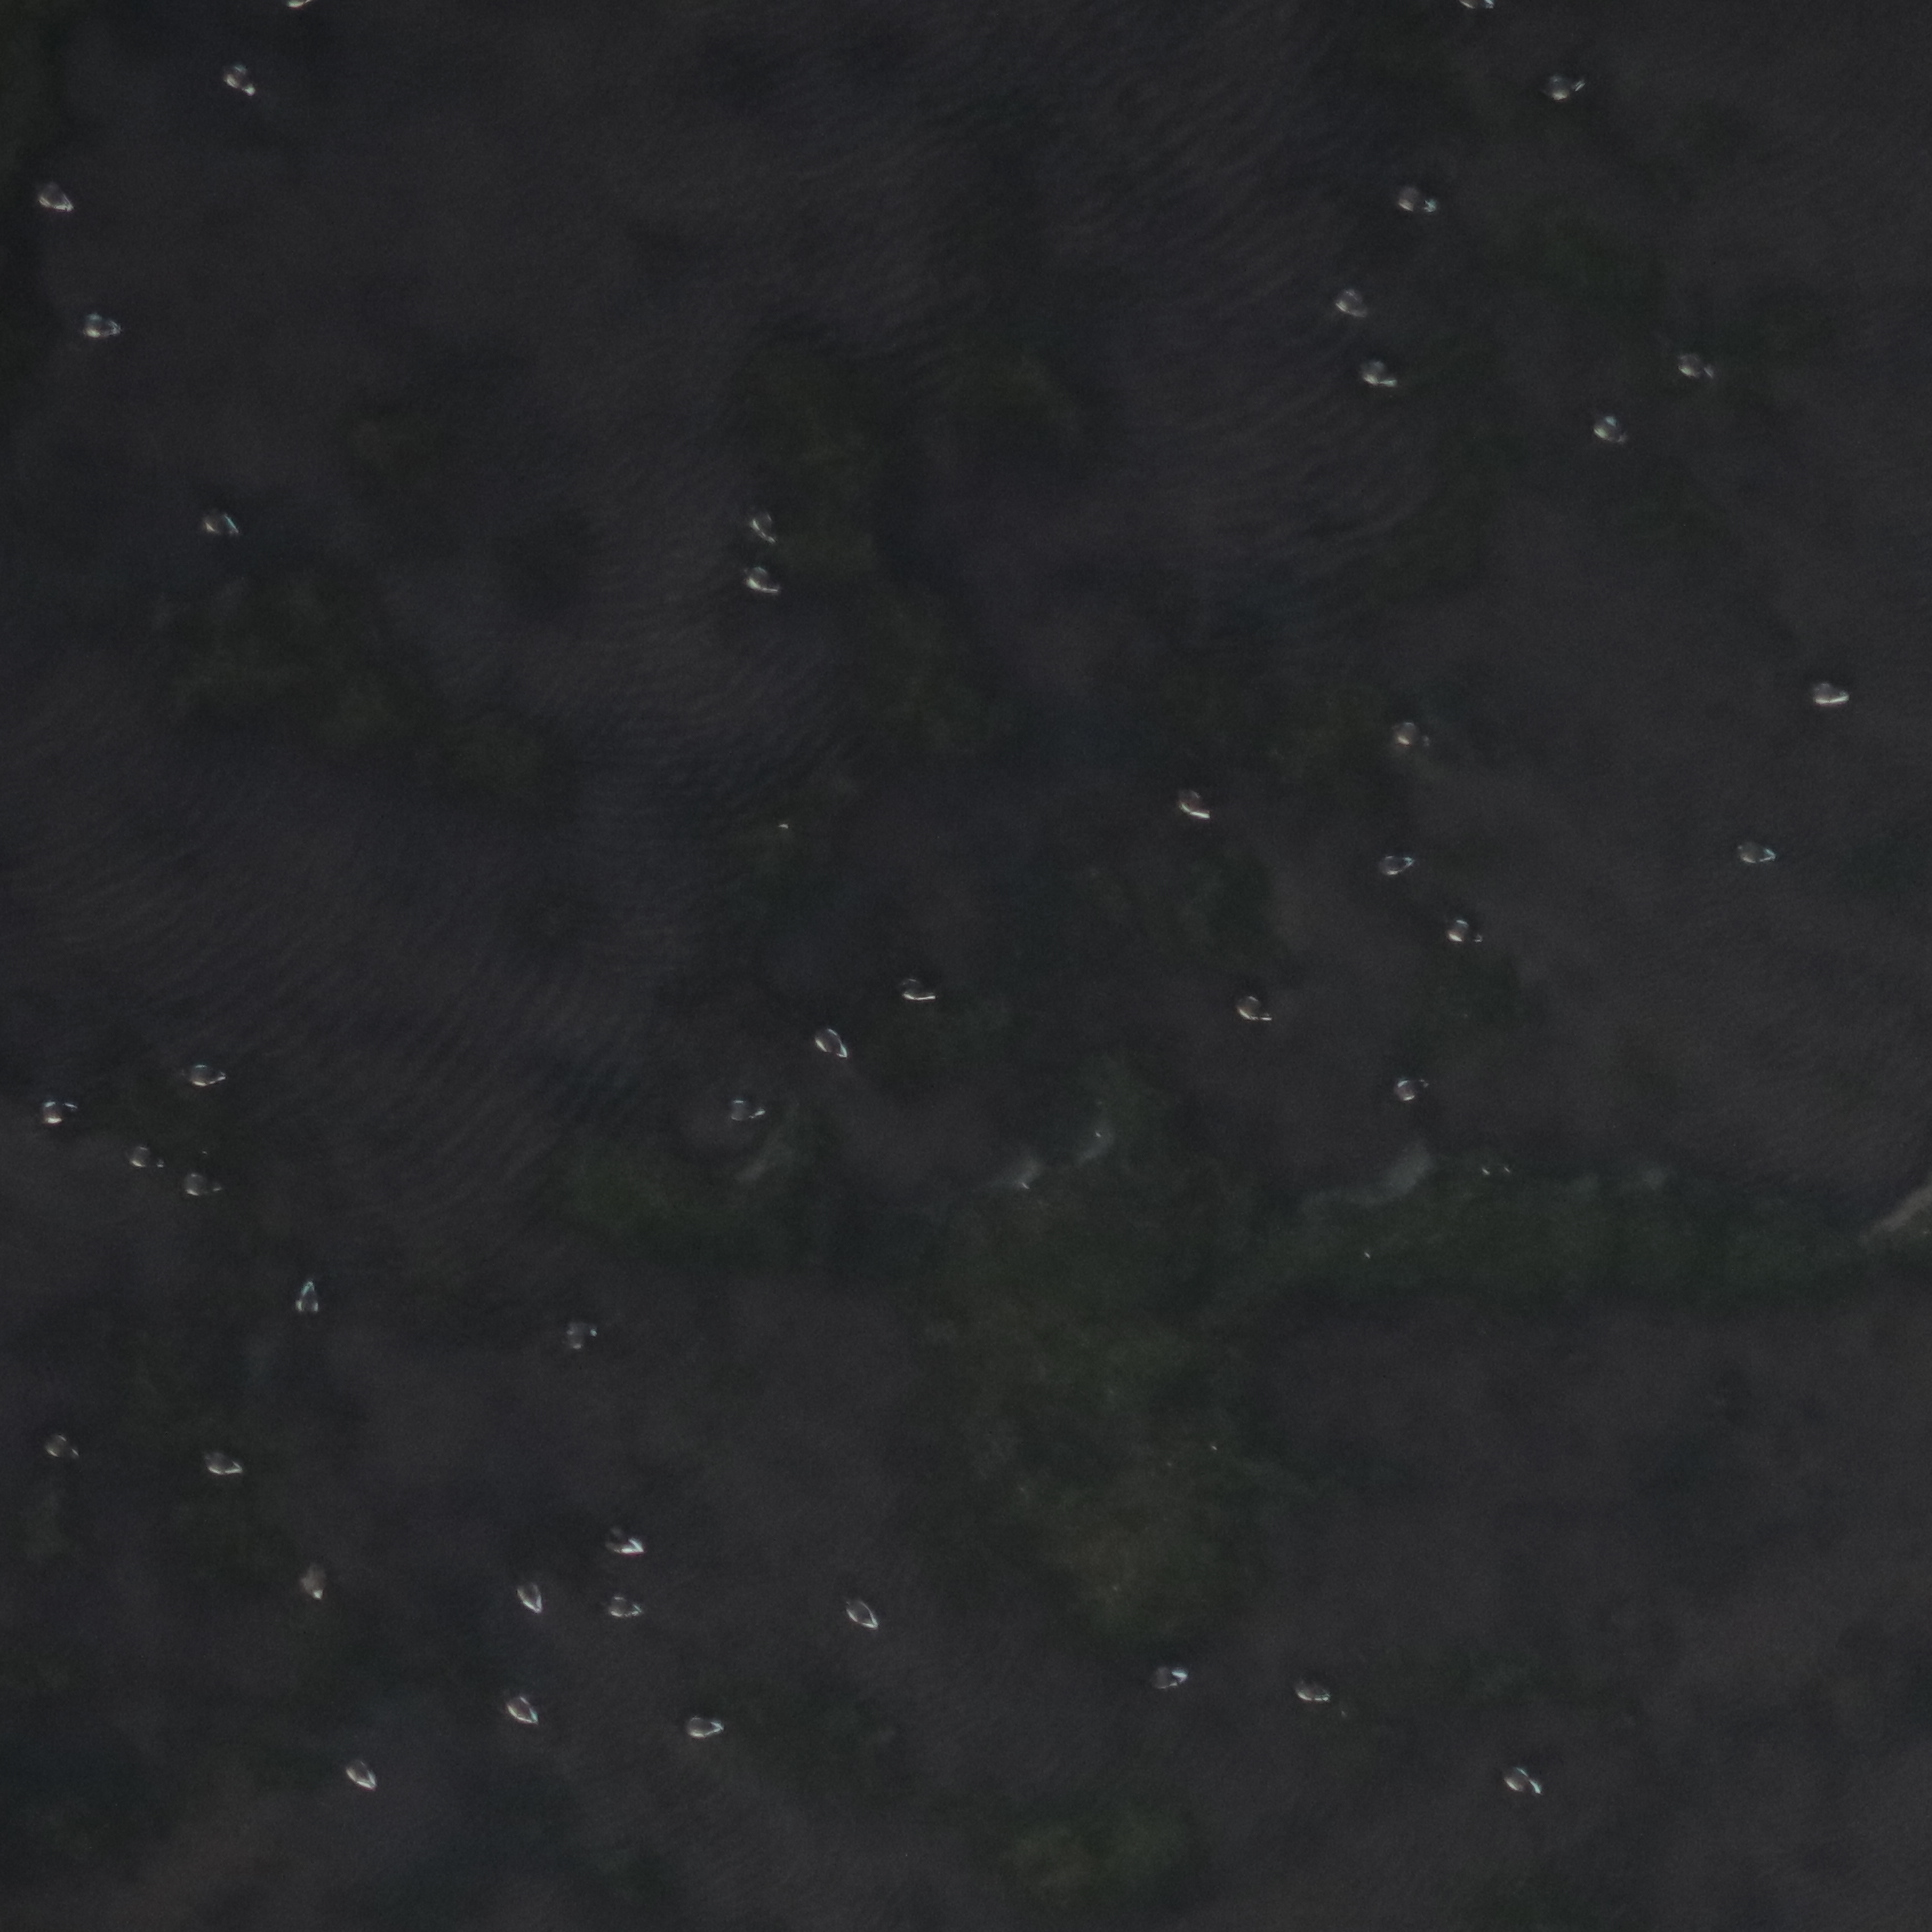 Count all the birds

42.